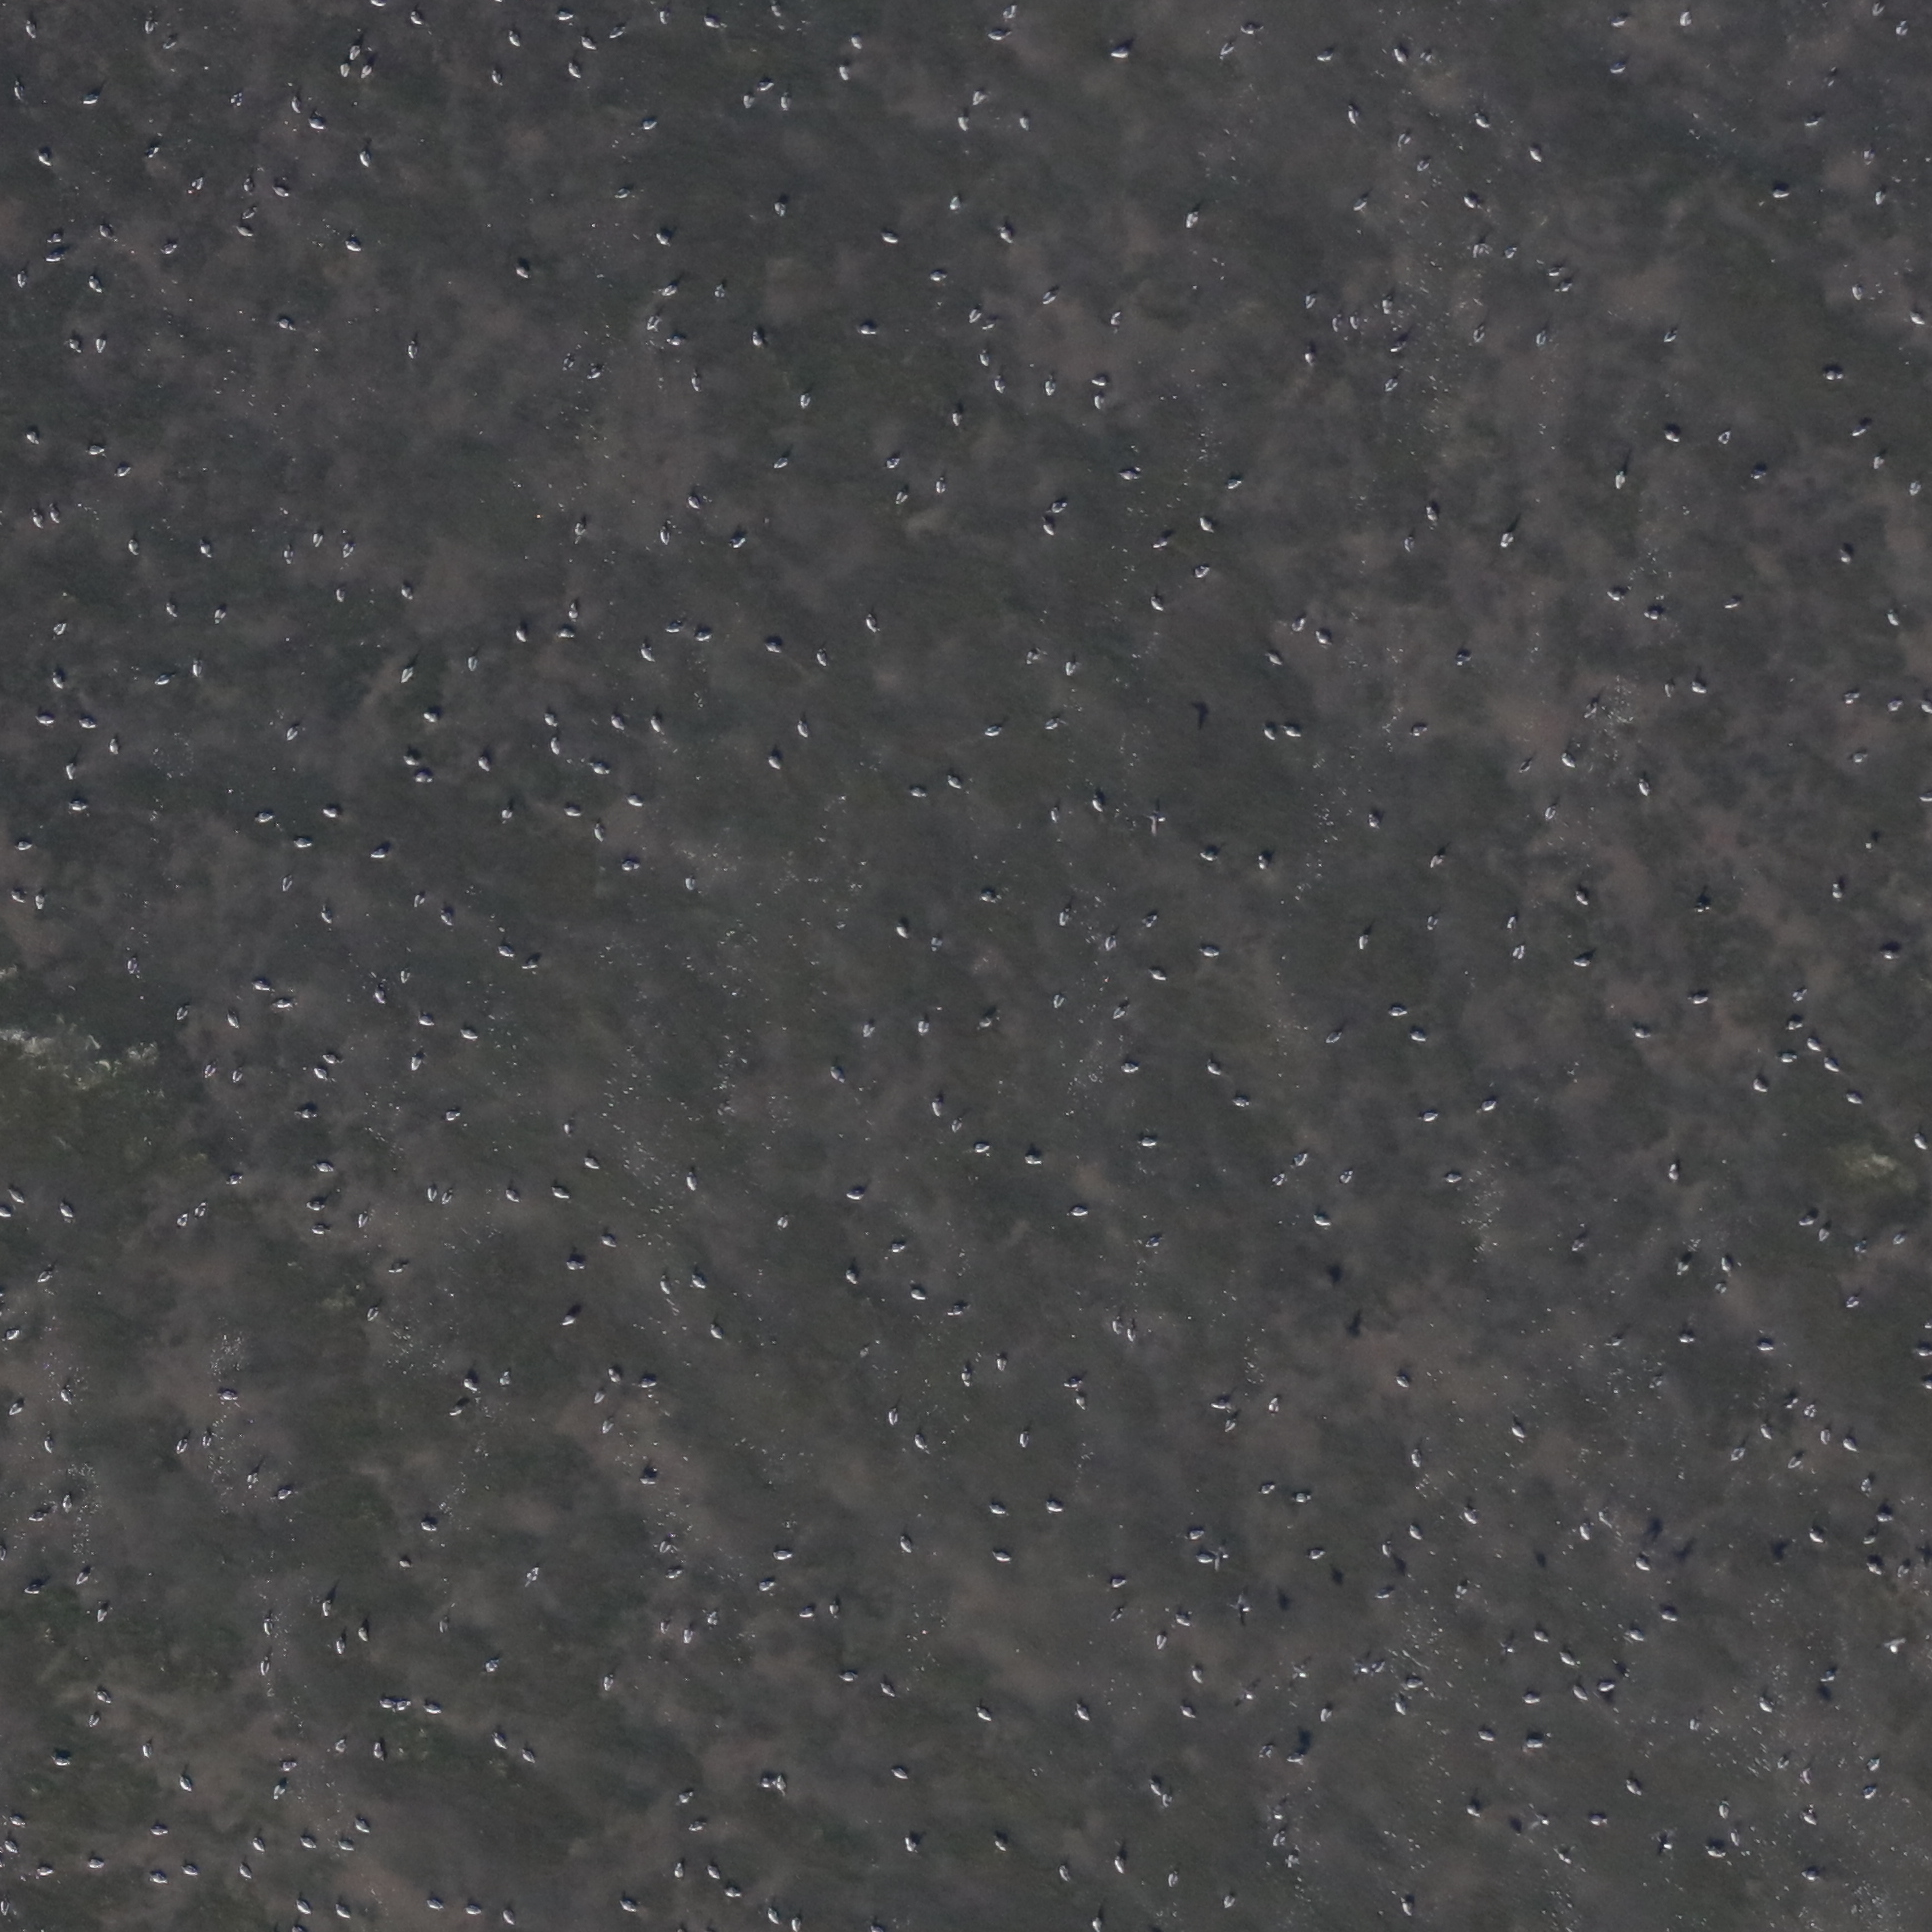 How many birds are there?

561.